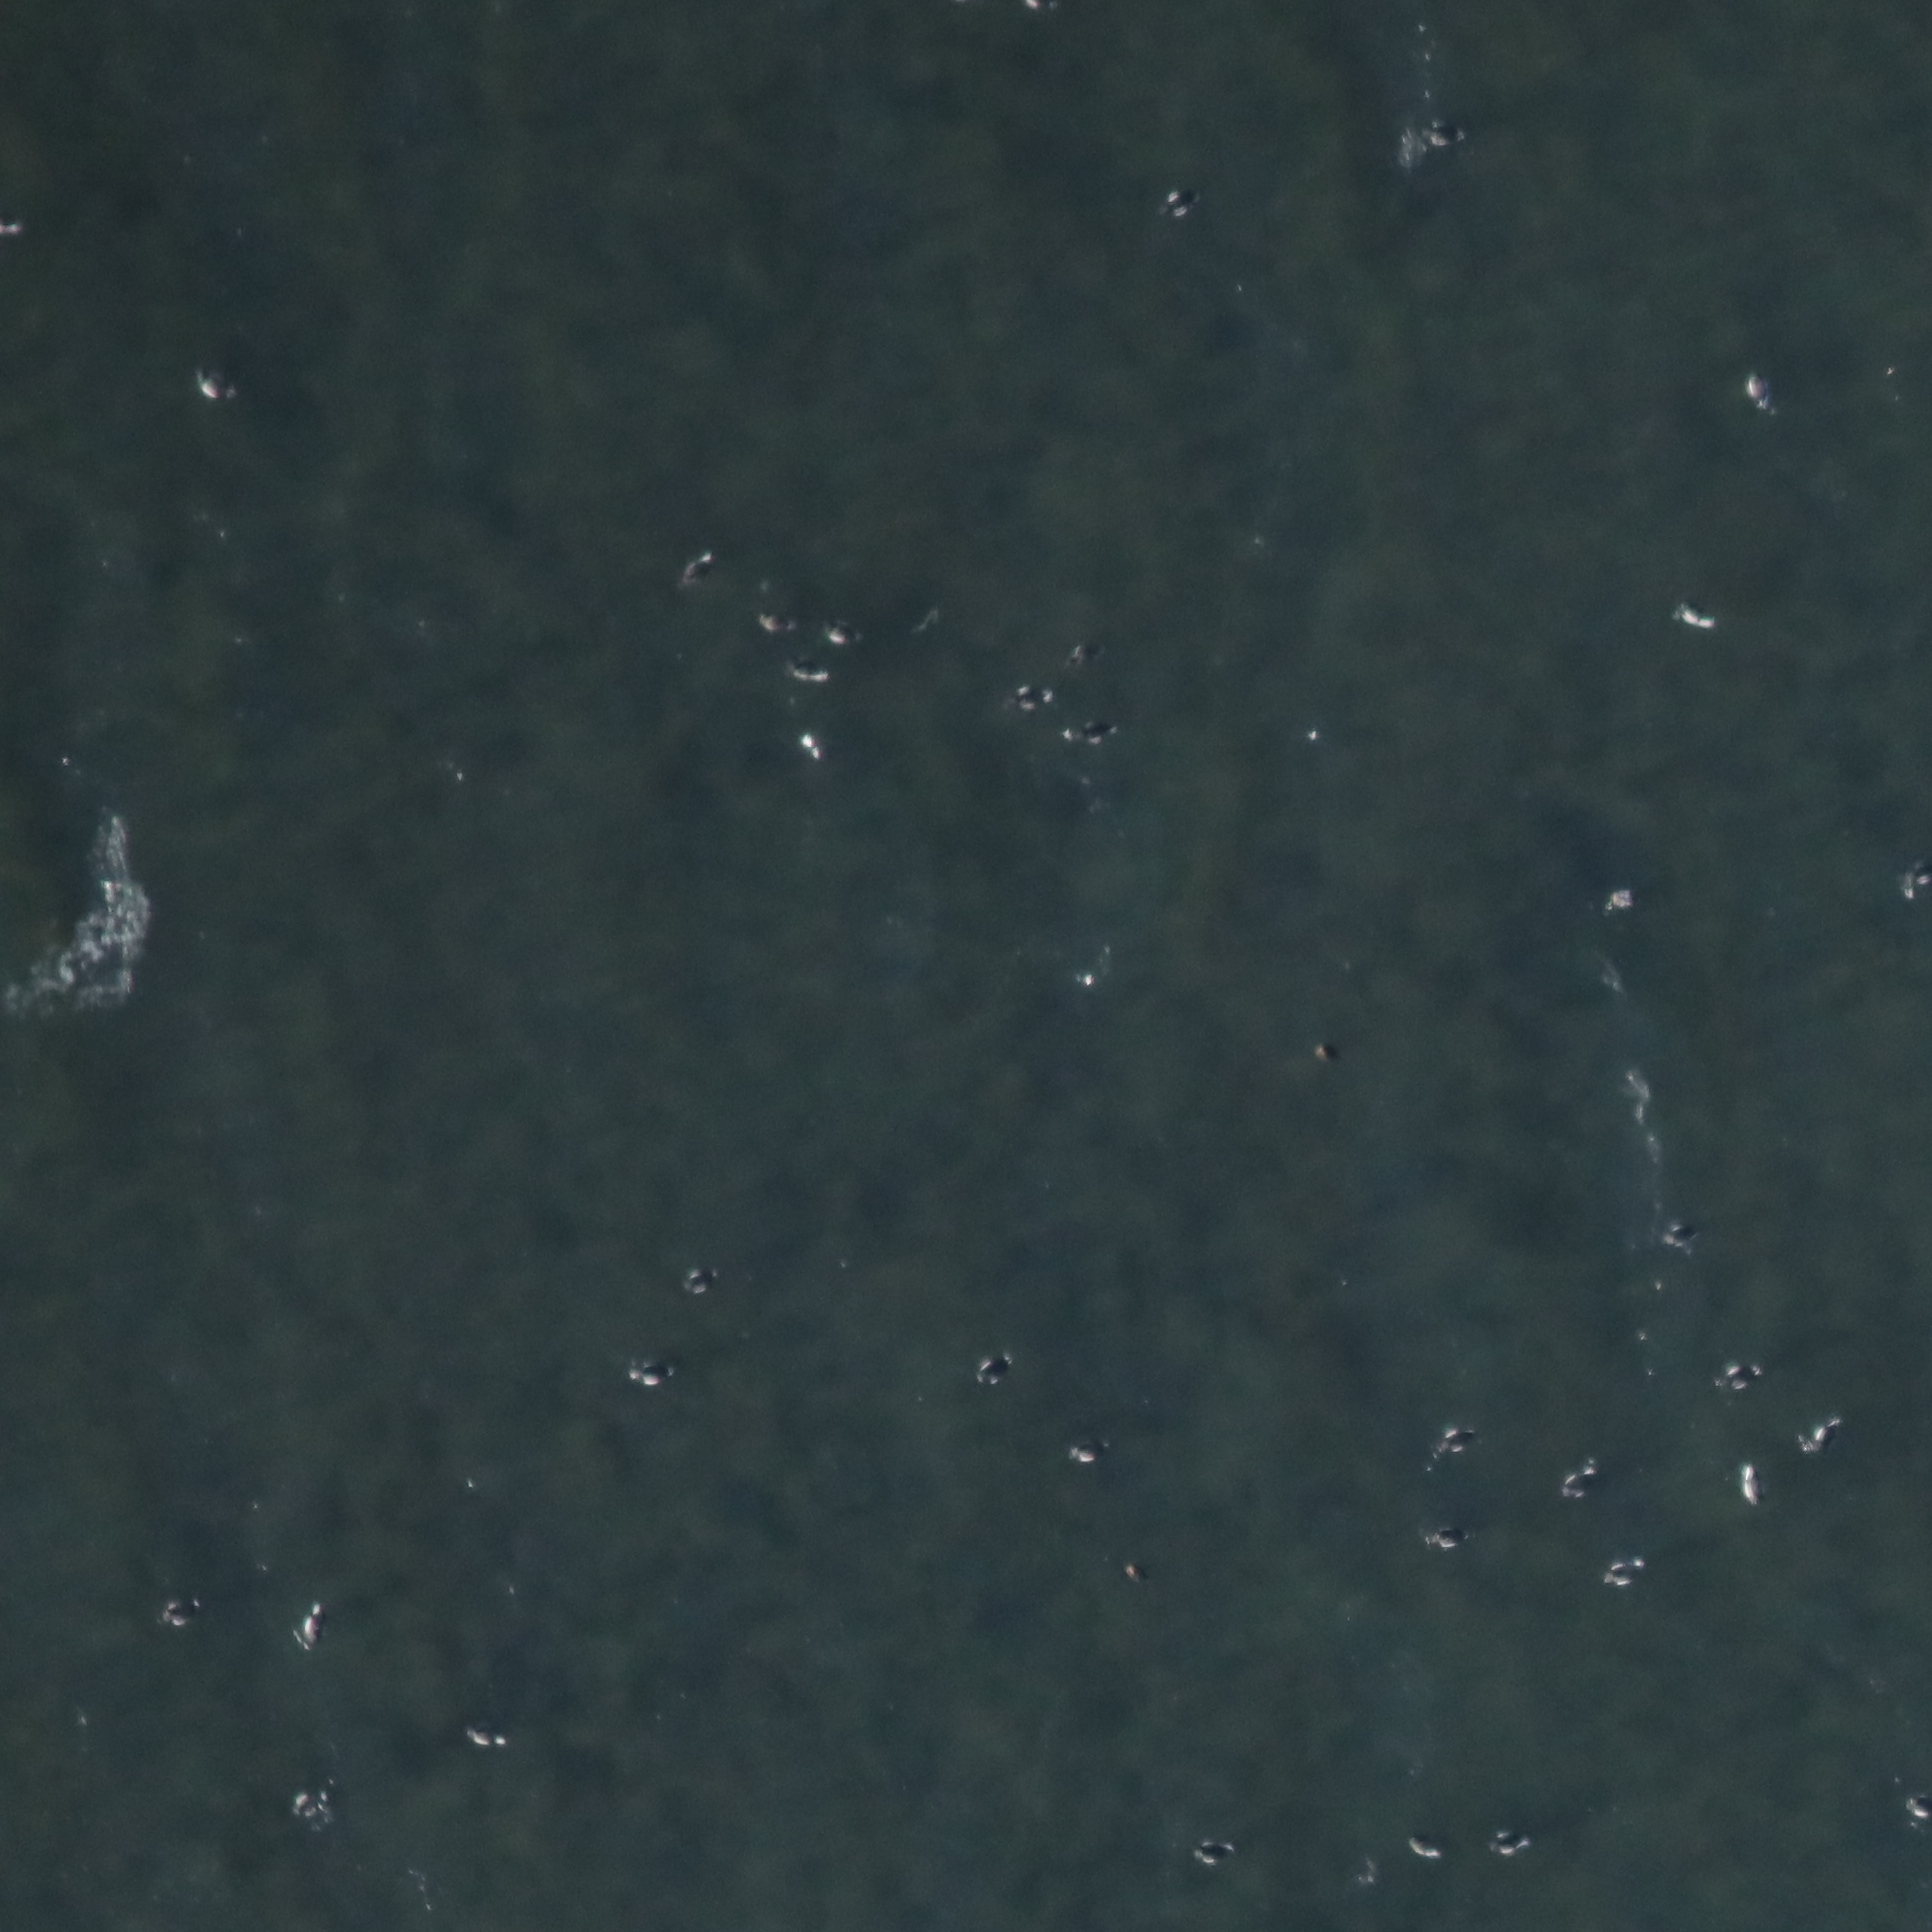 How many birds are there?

35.